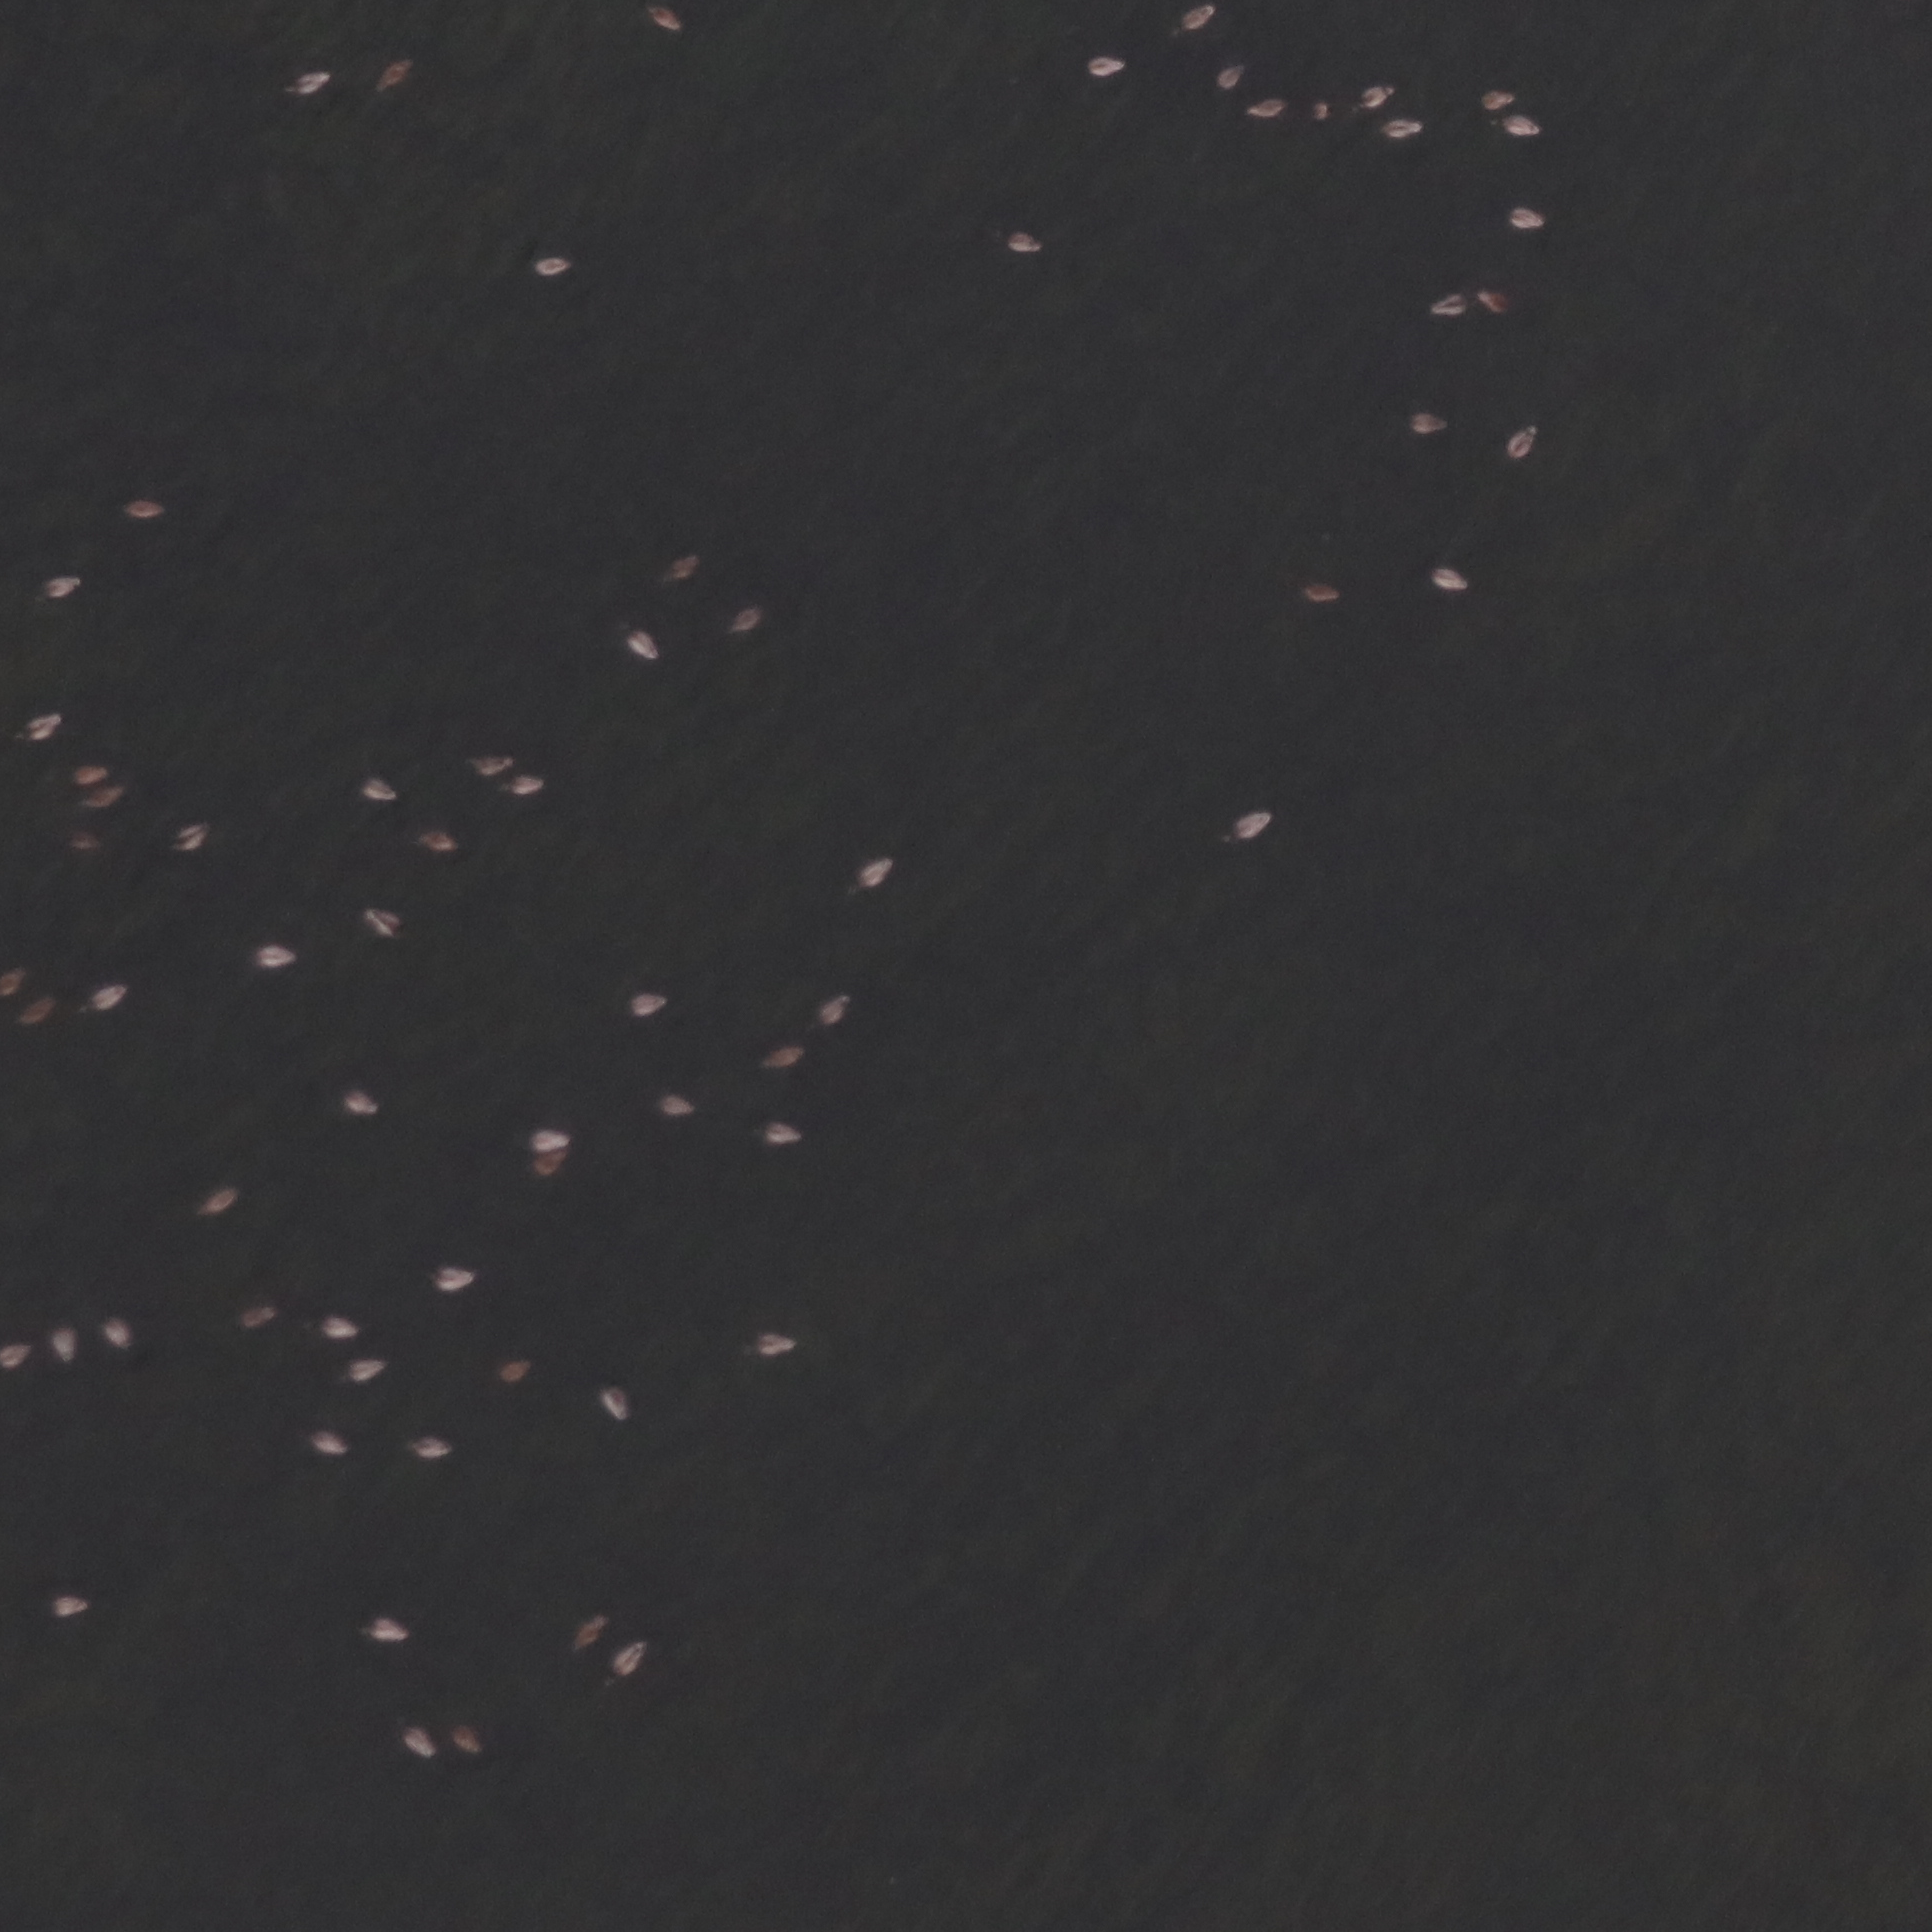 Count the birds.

69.